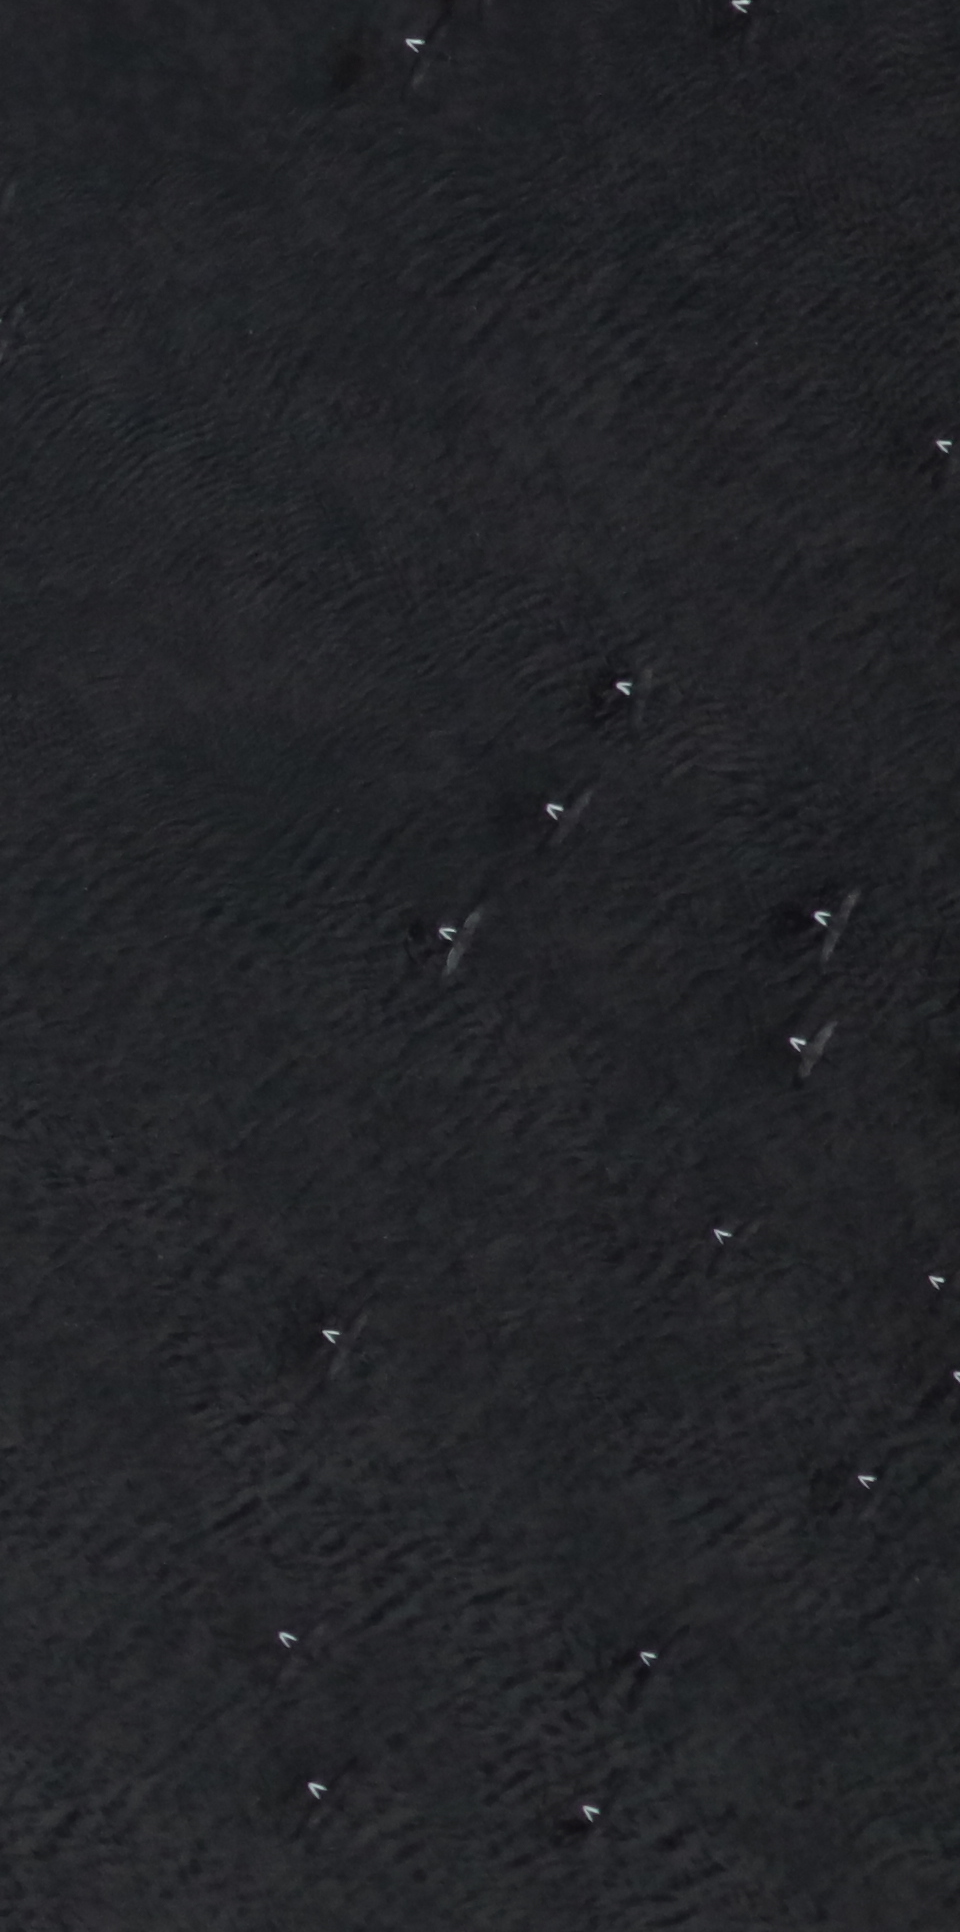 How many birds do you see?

17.